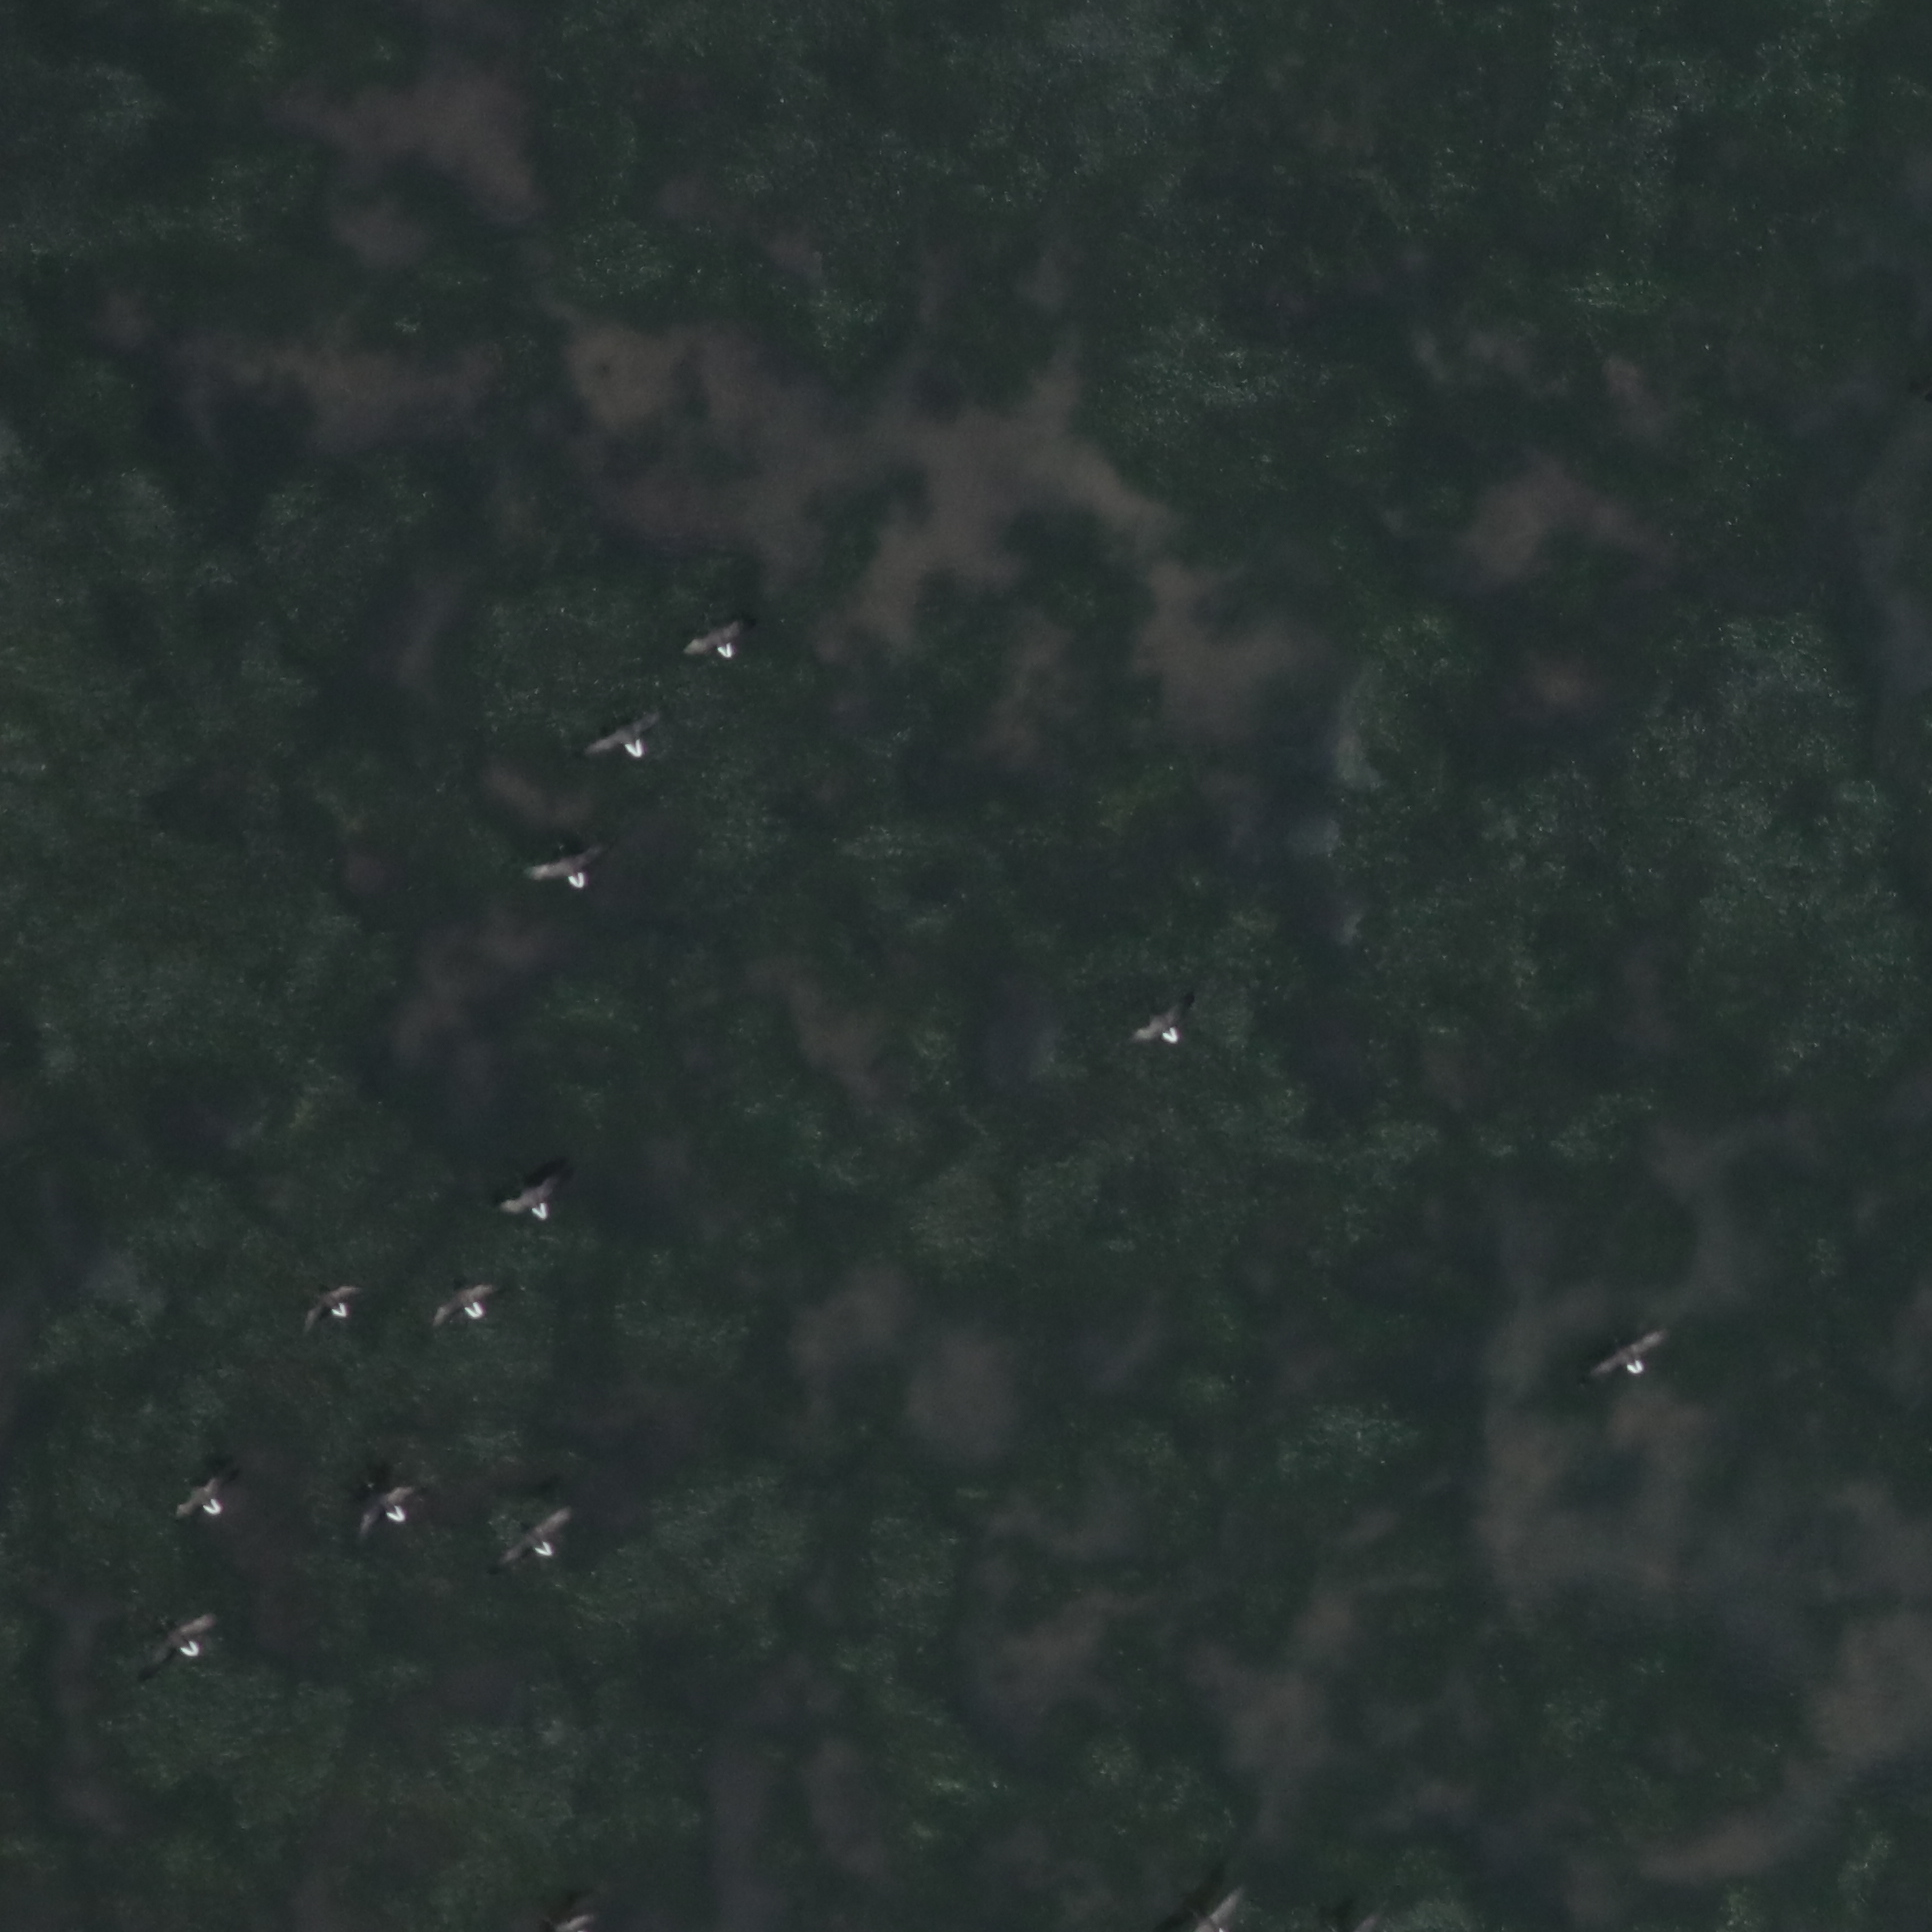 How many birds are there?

13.